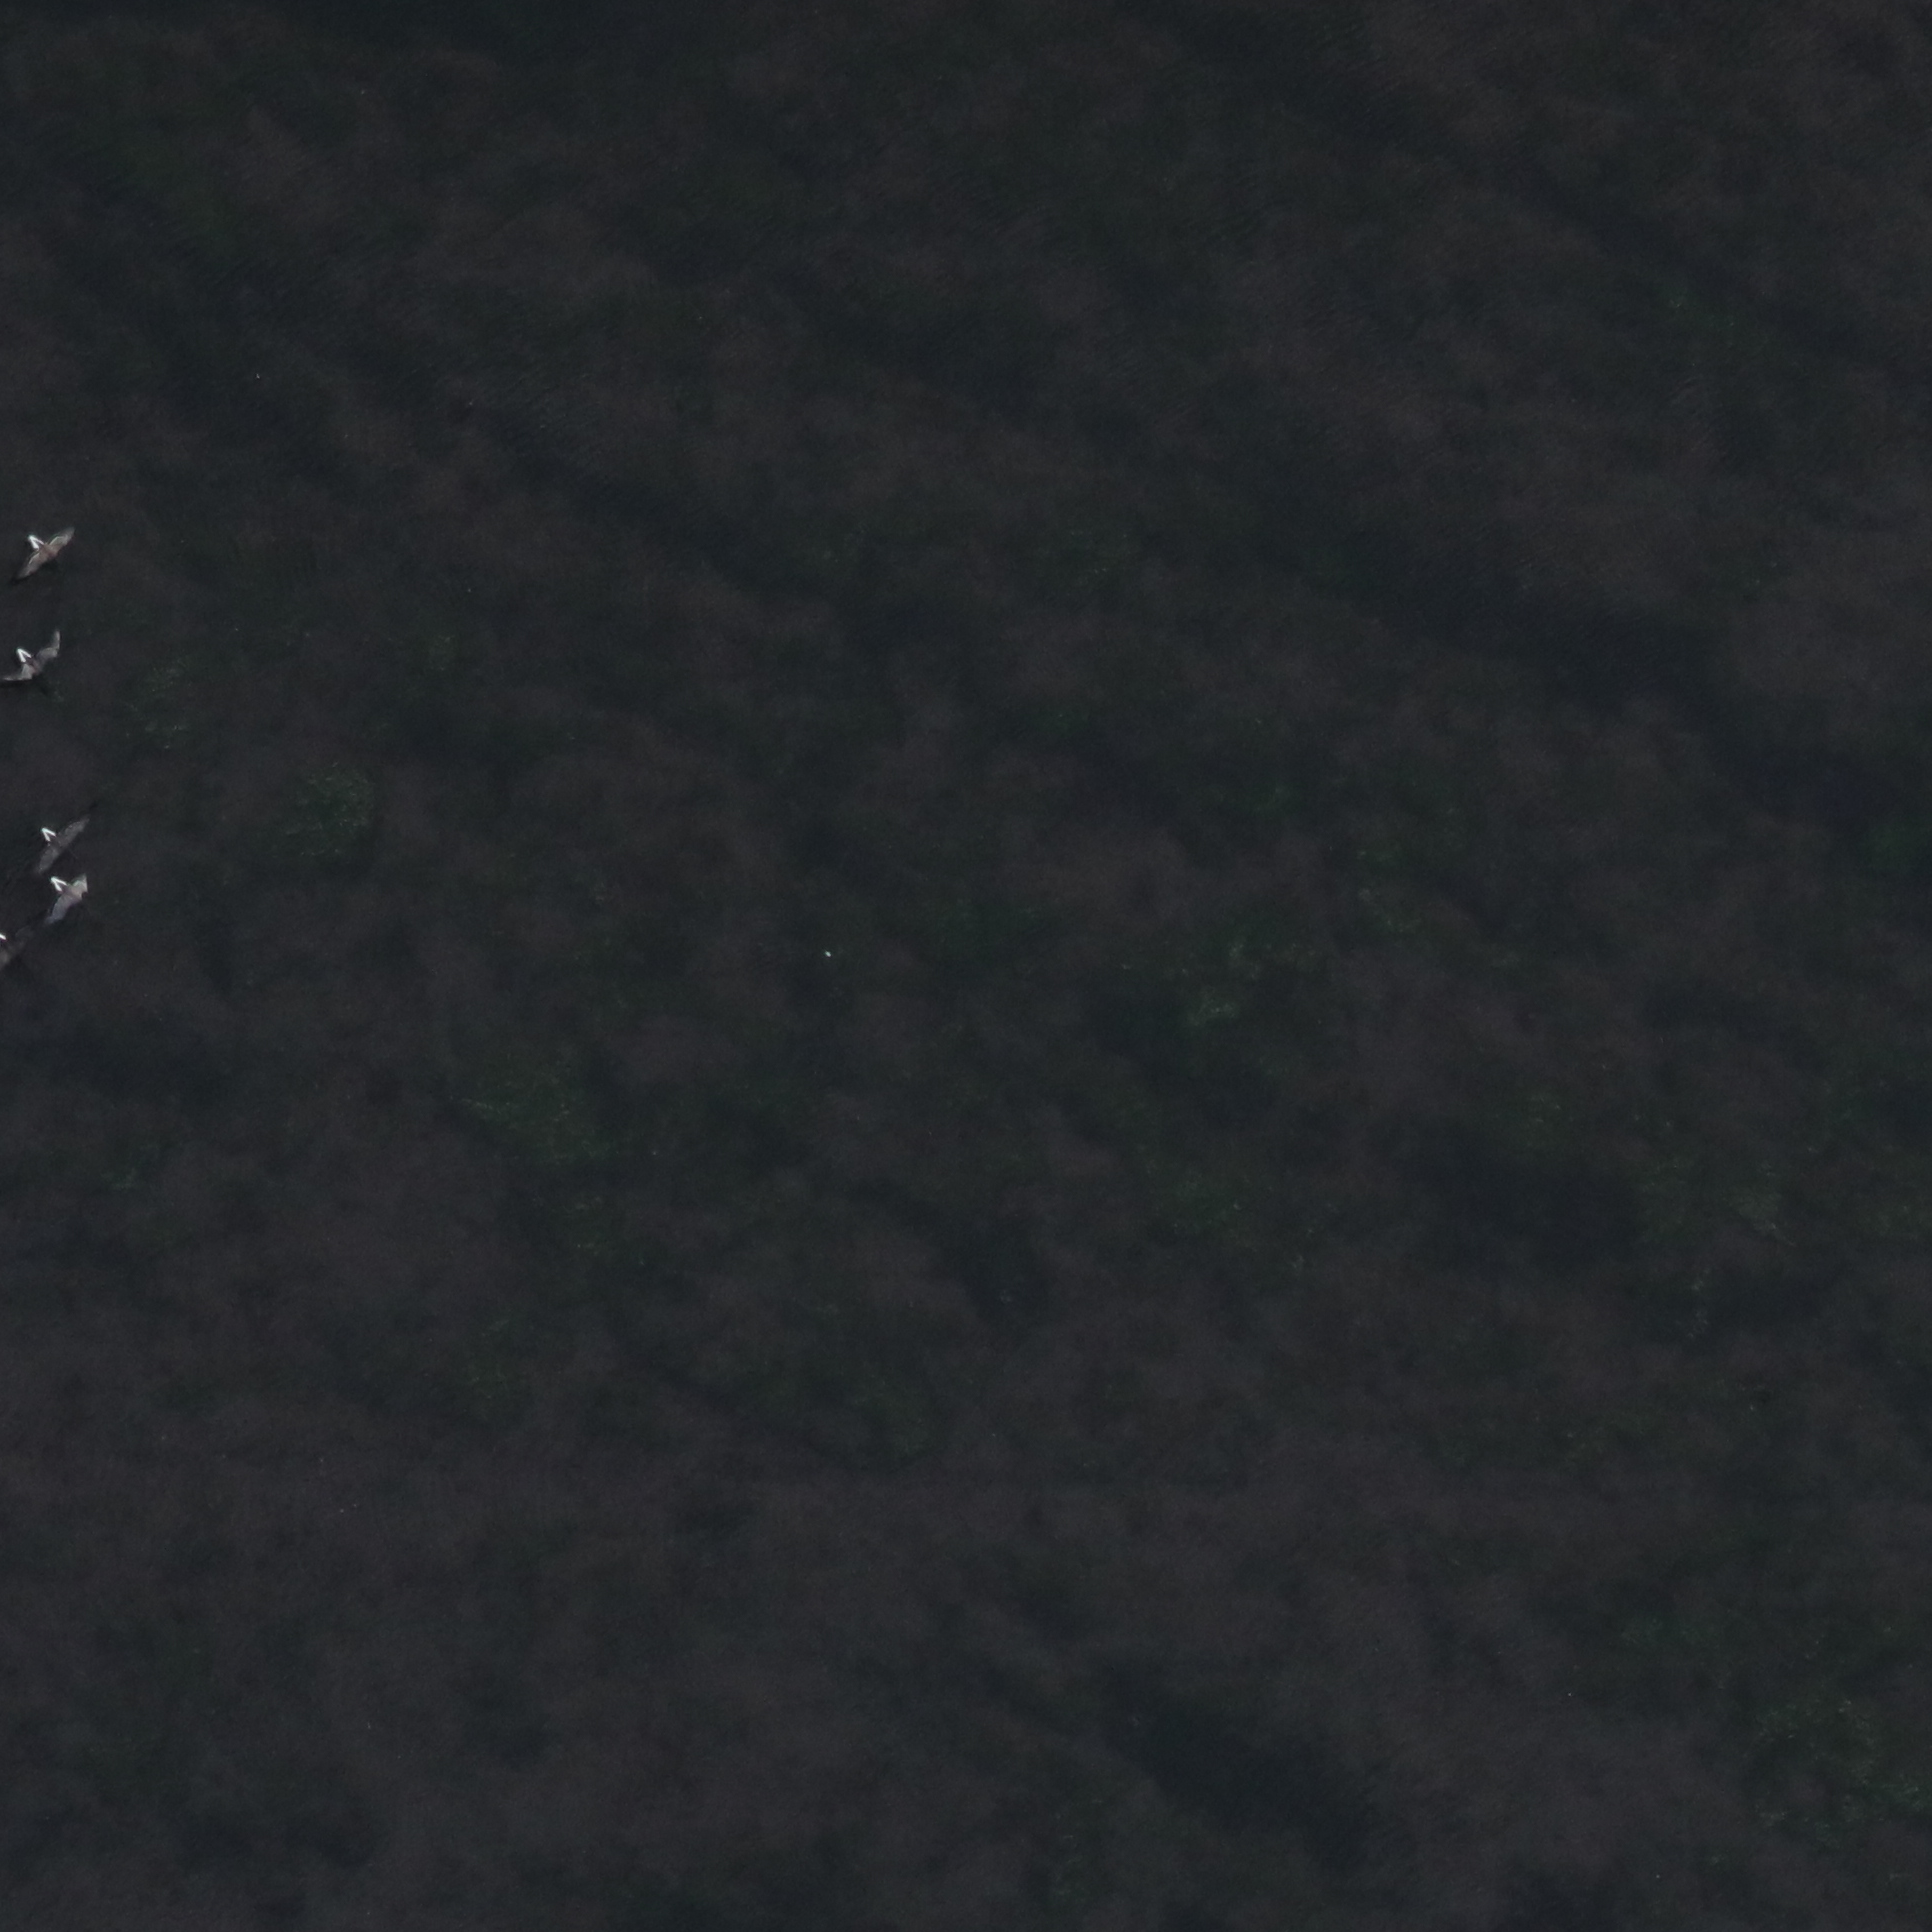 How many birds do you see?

5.